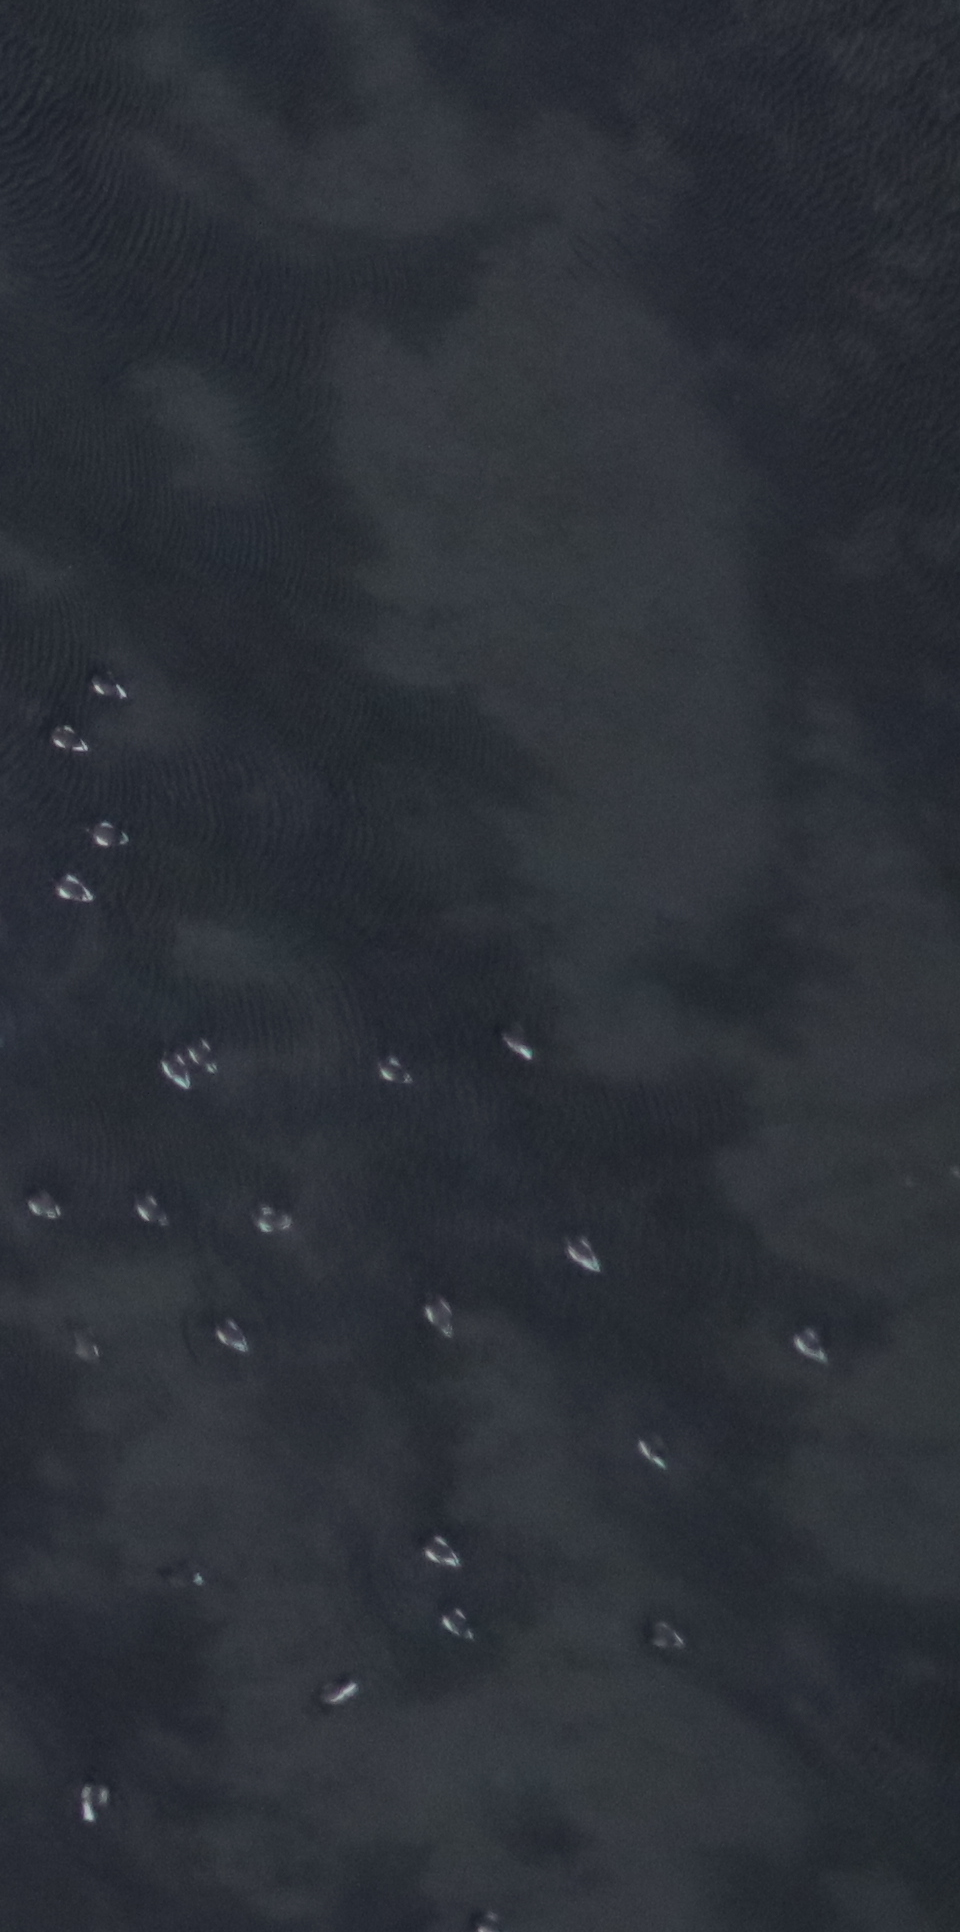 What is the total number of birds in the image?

24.